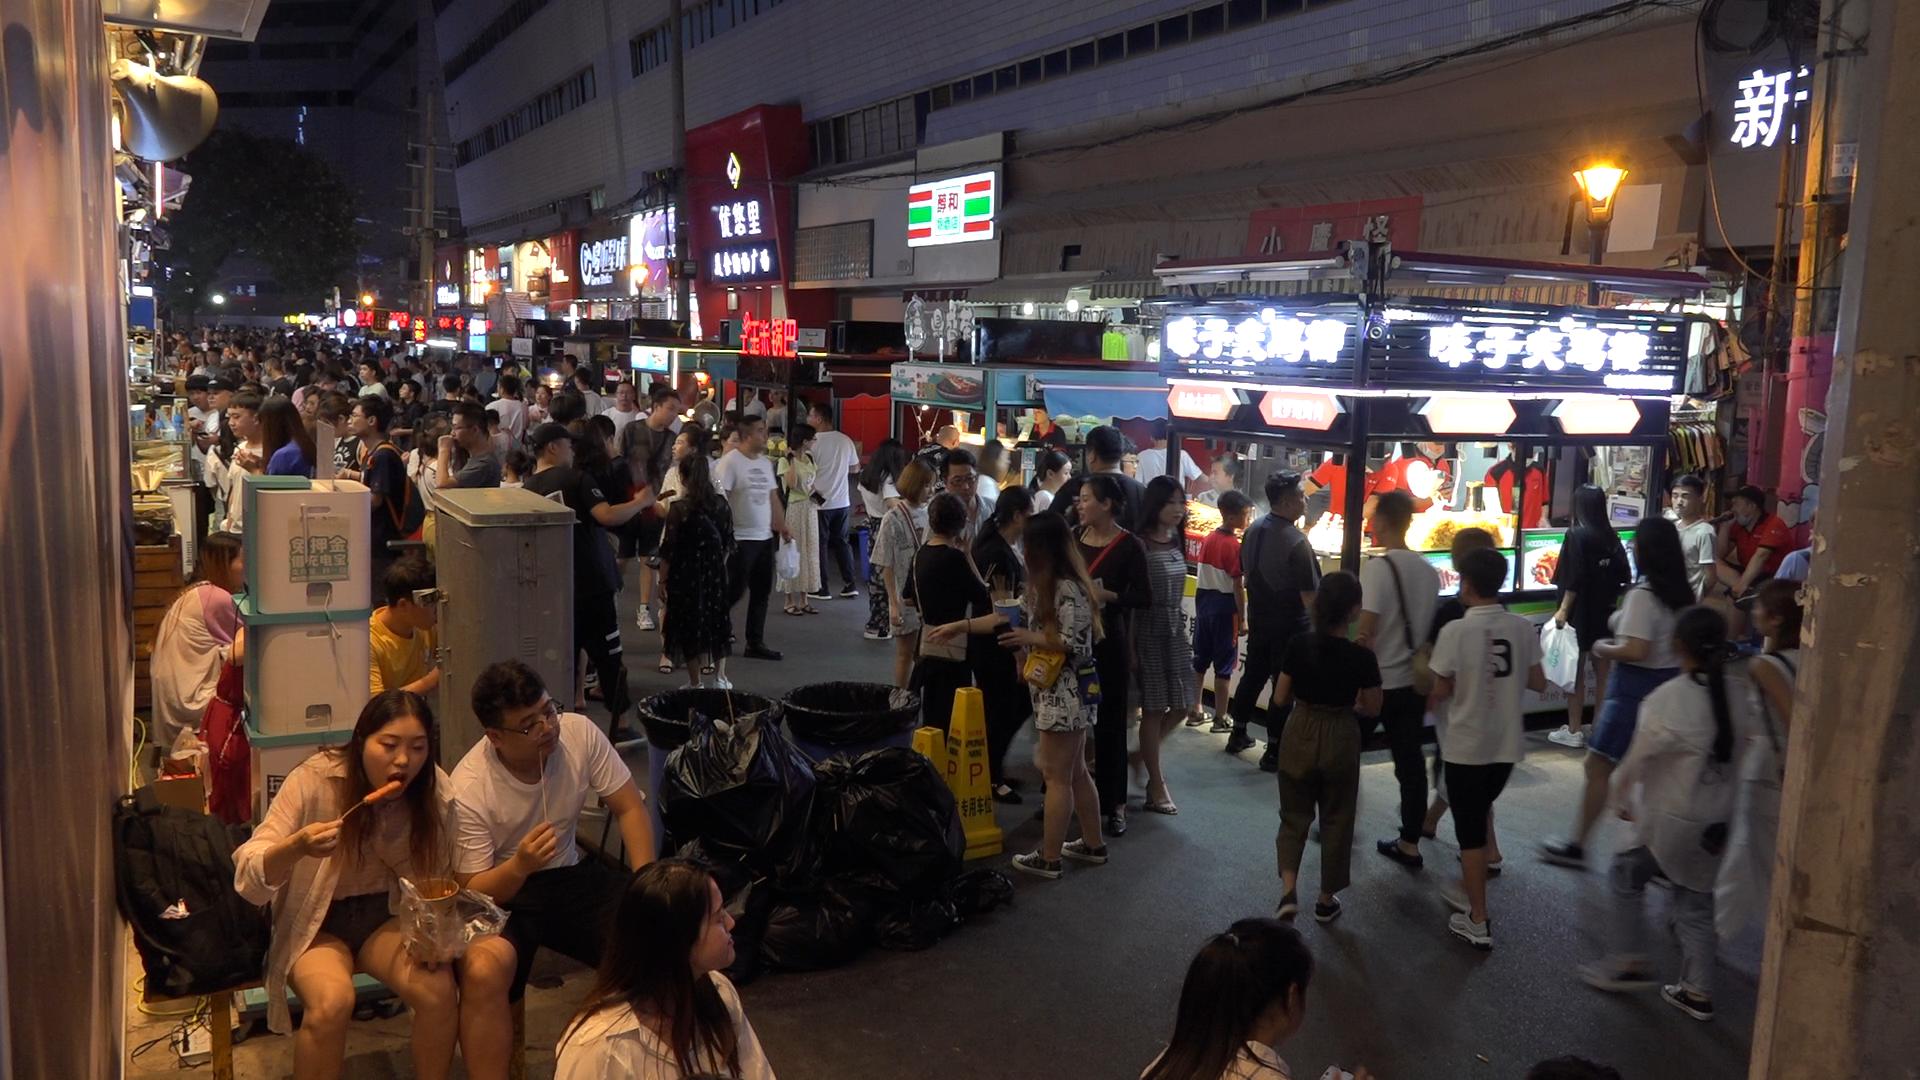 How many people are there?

143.